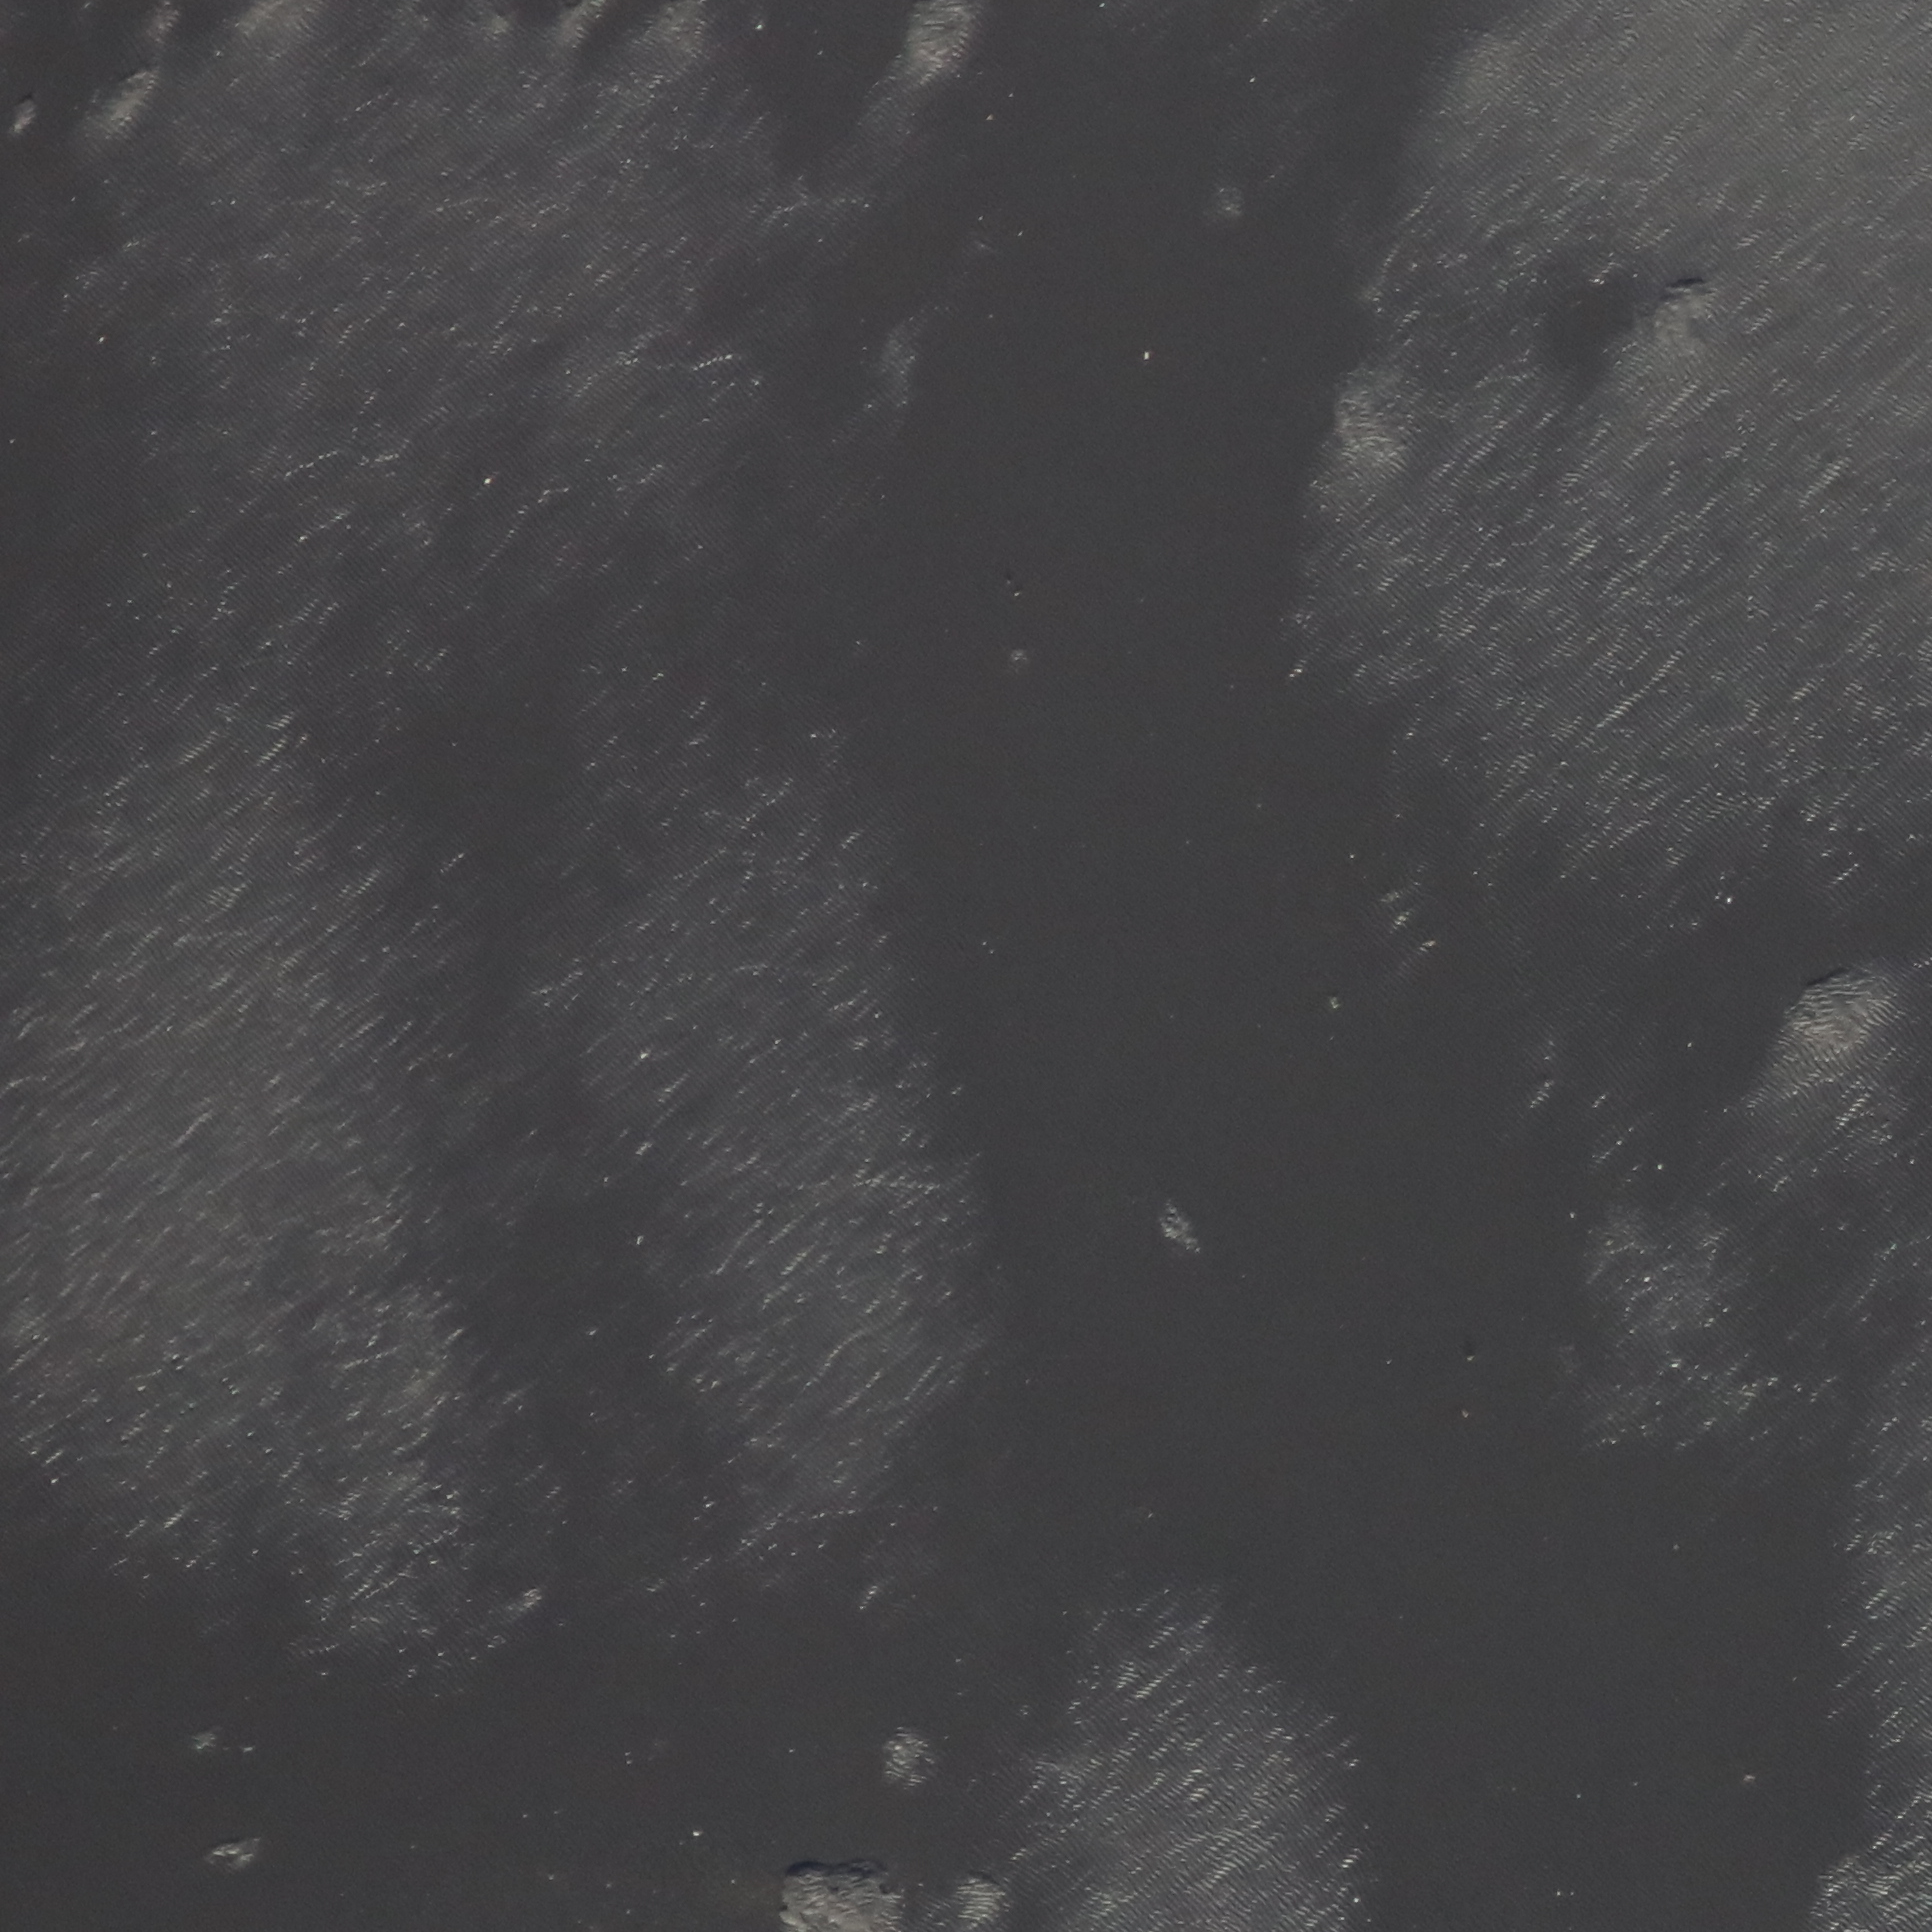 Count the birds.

0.